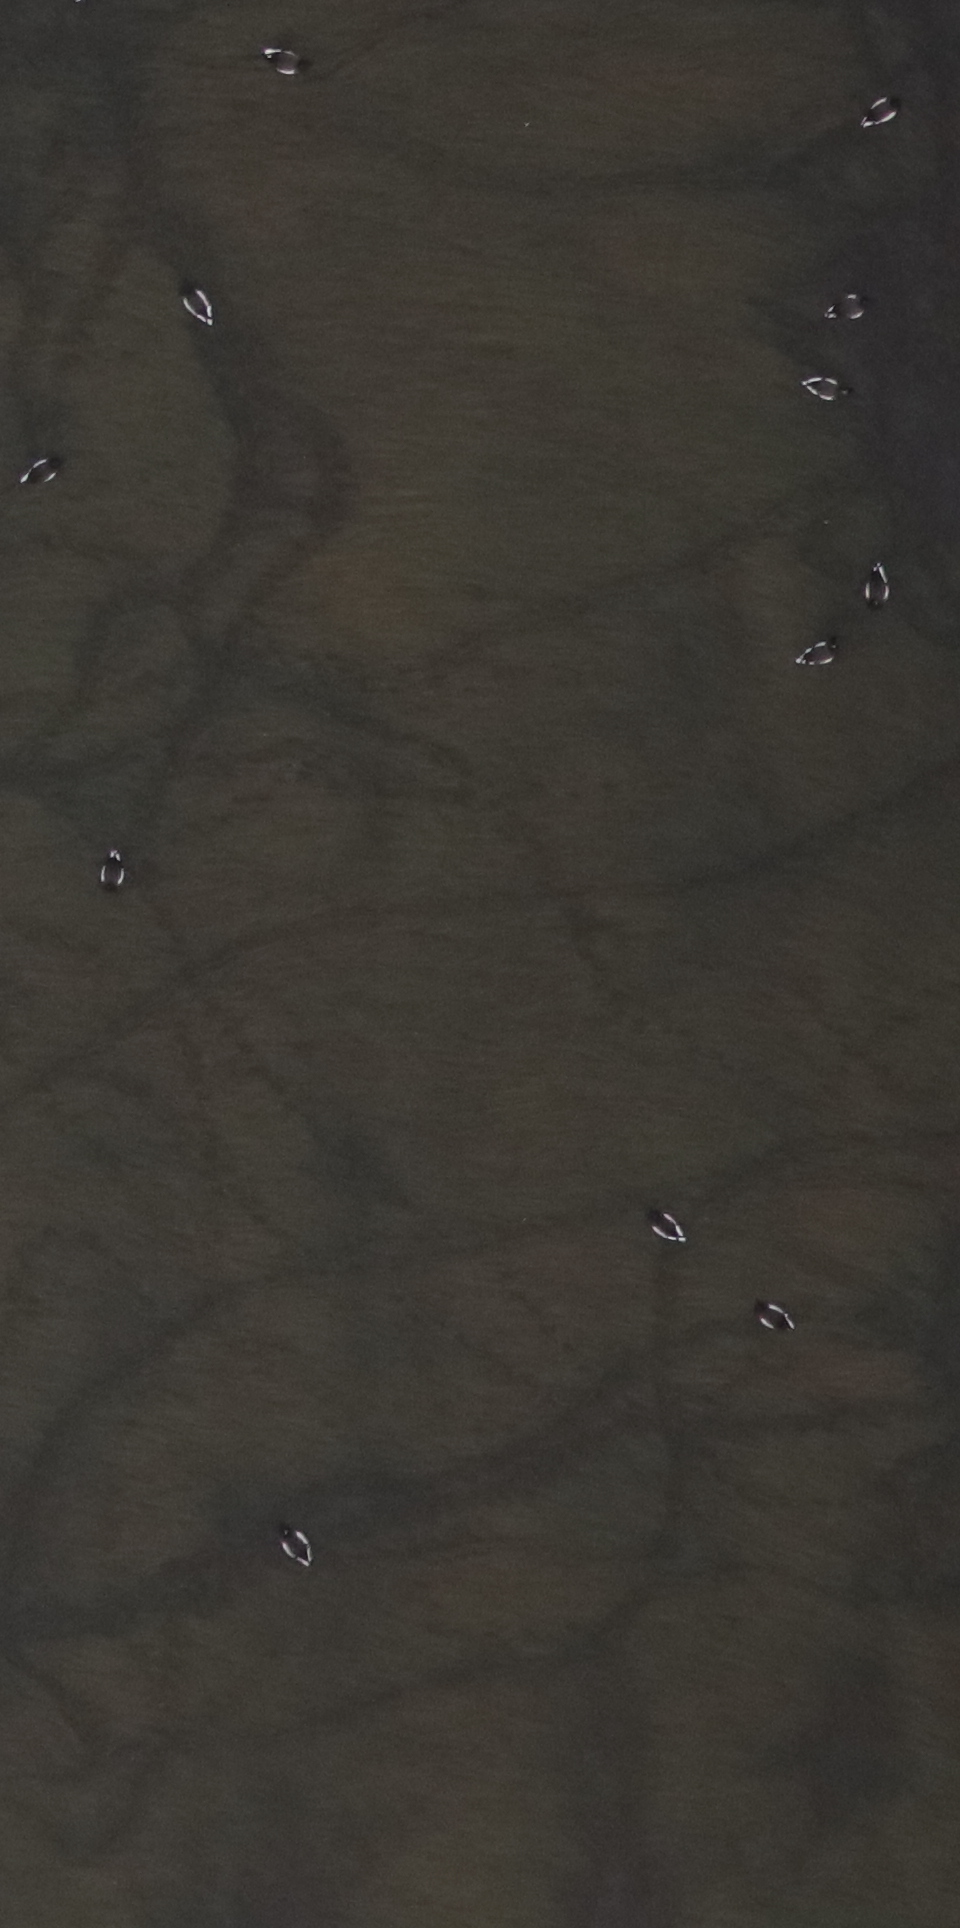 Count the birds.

12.